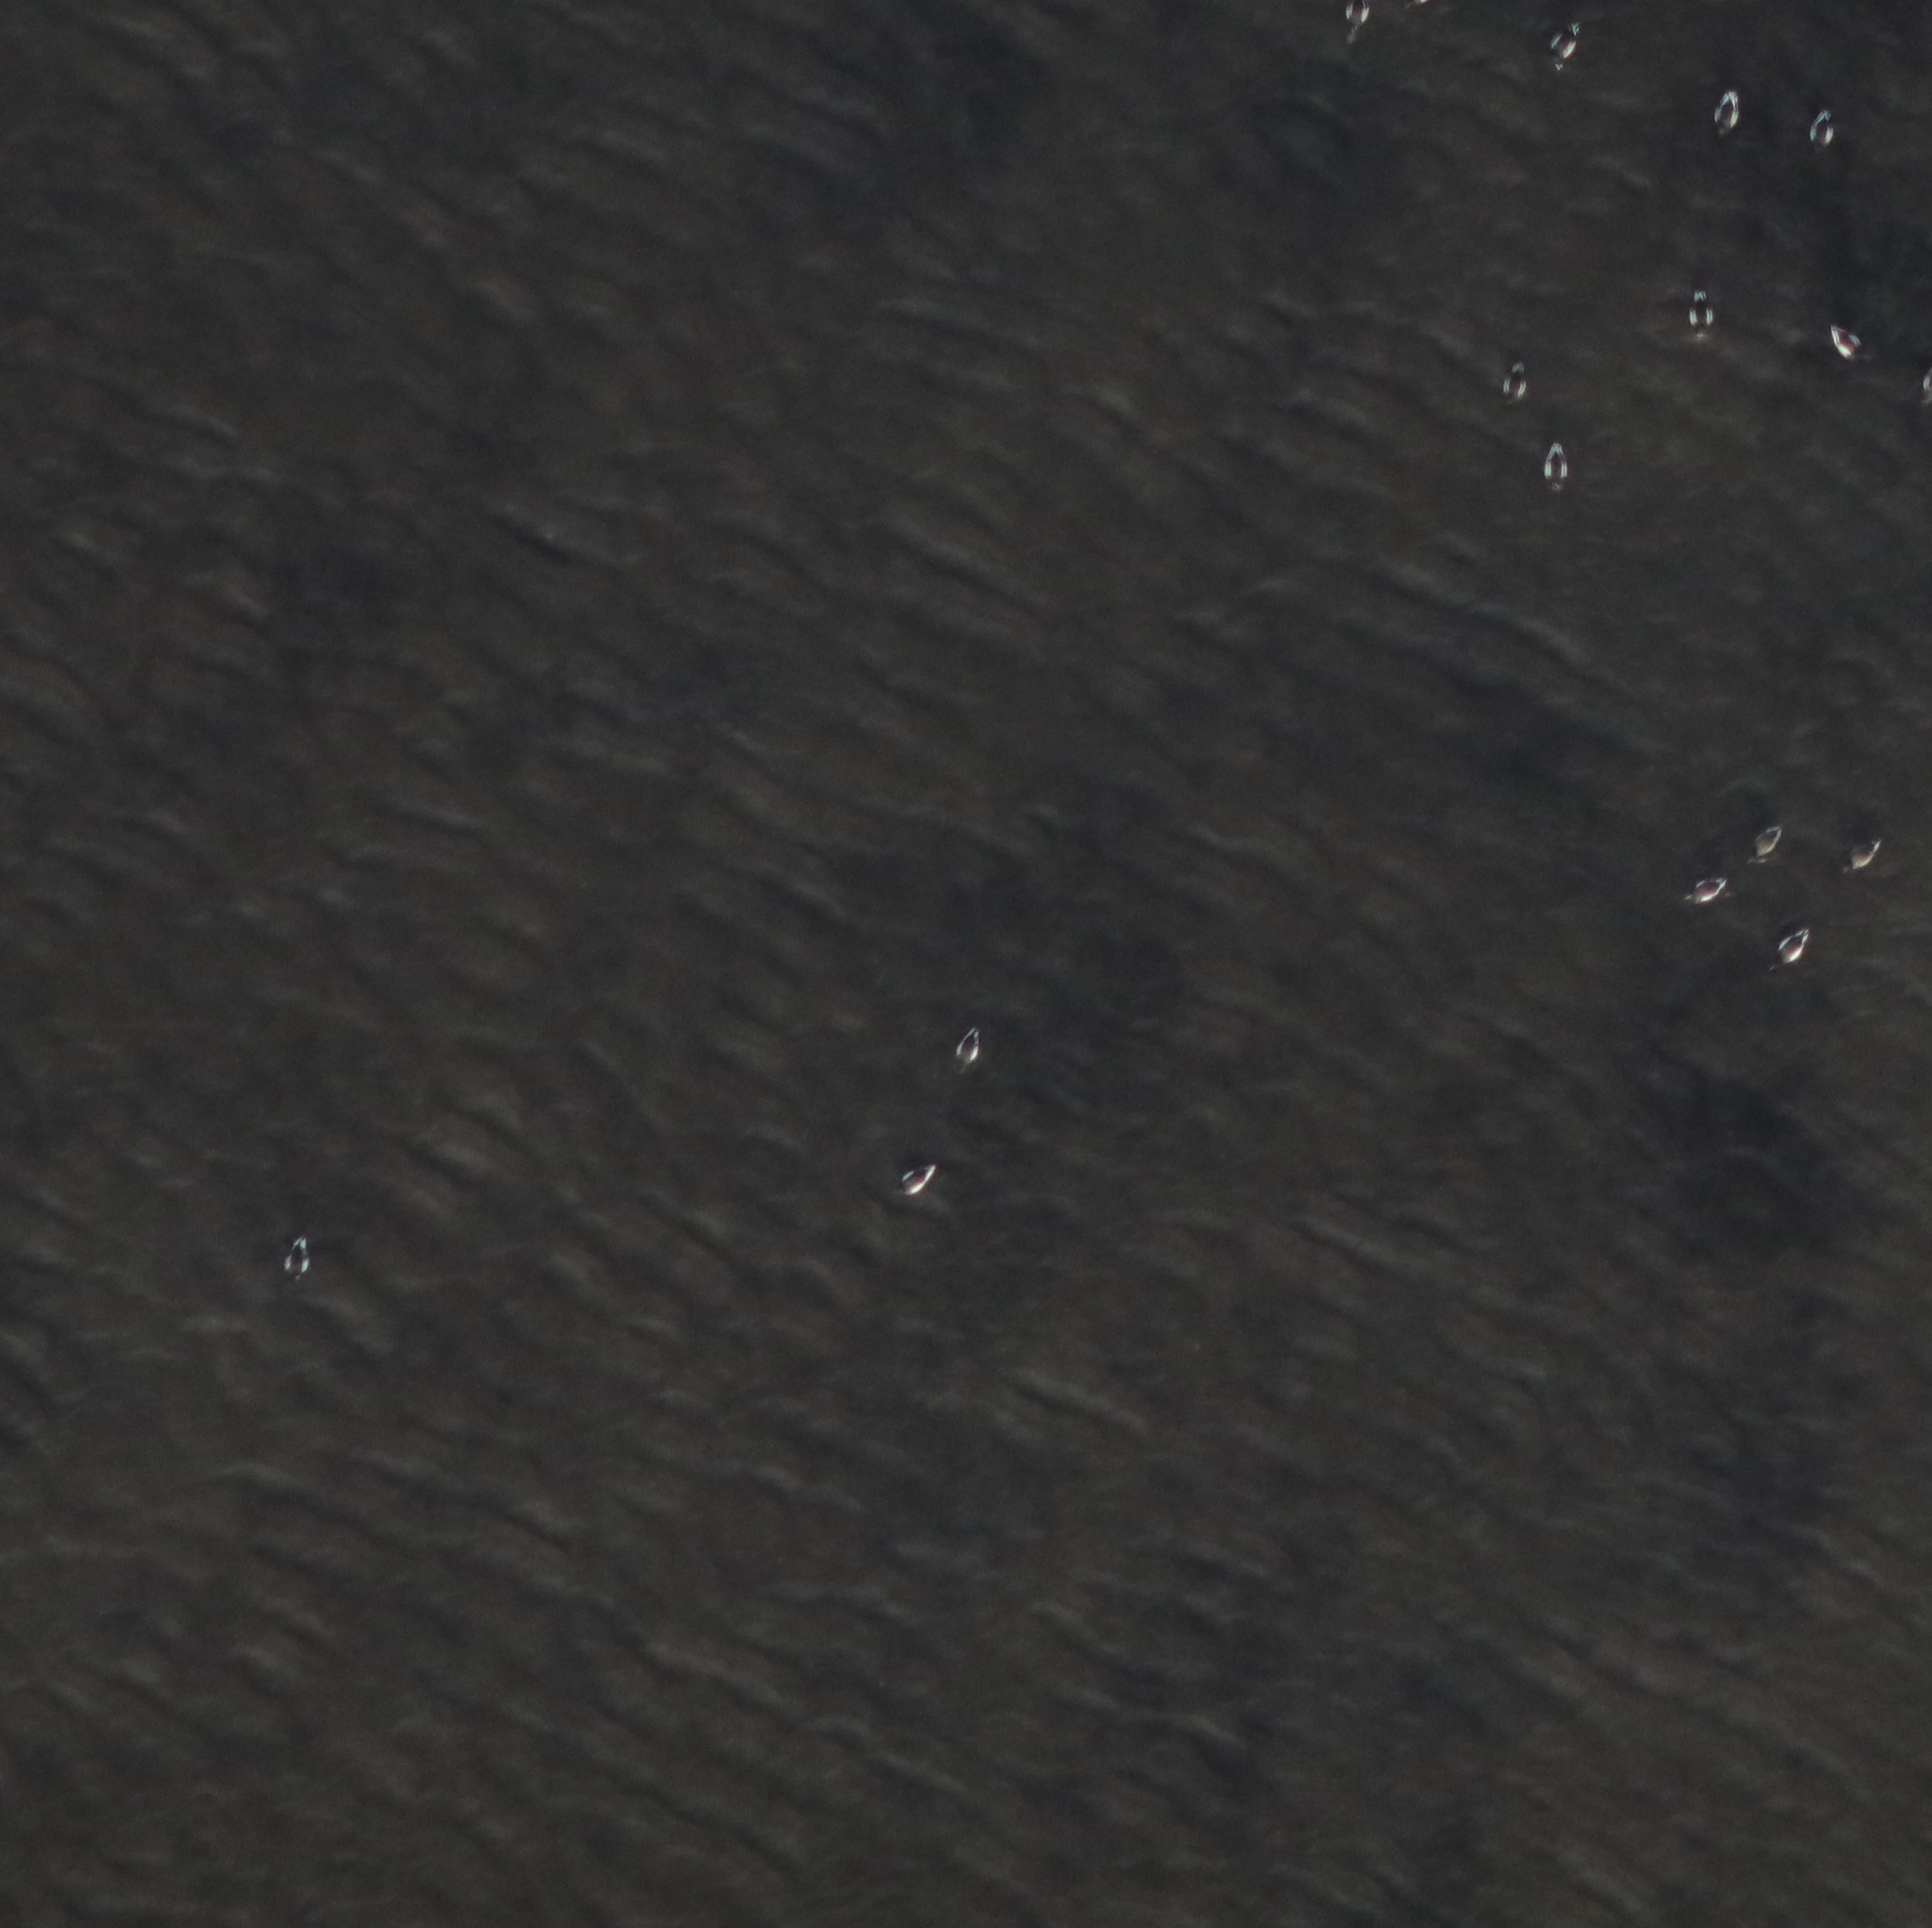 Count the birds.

15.